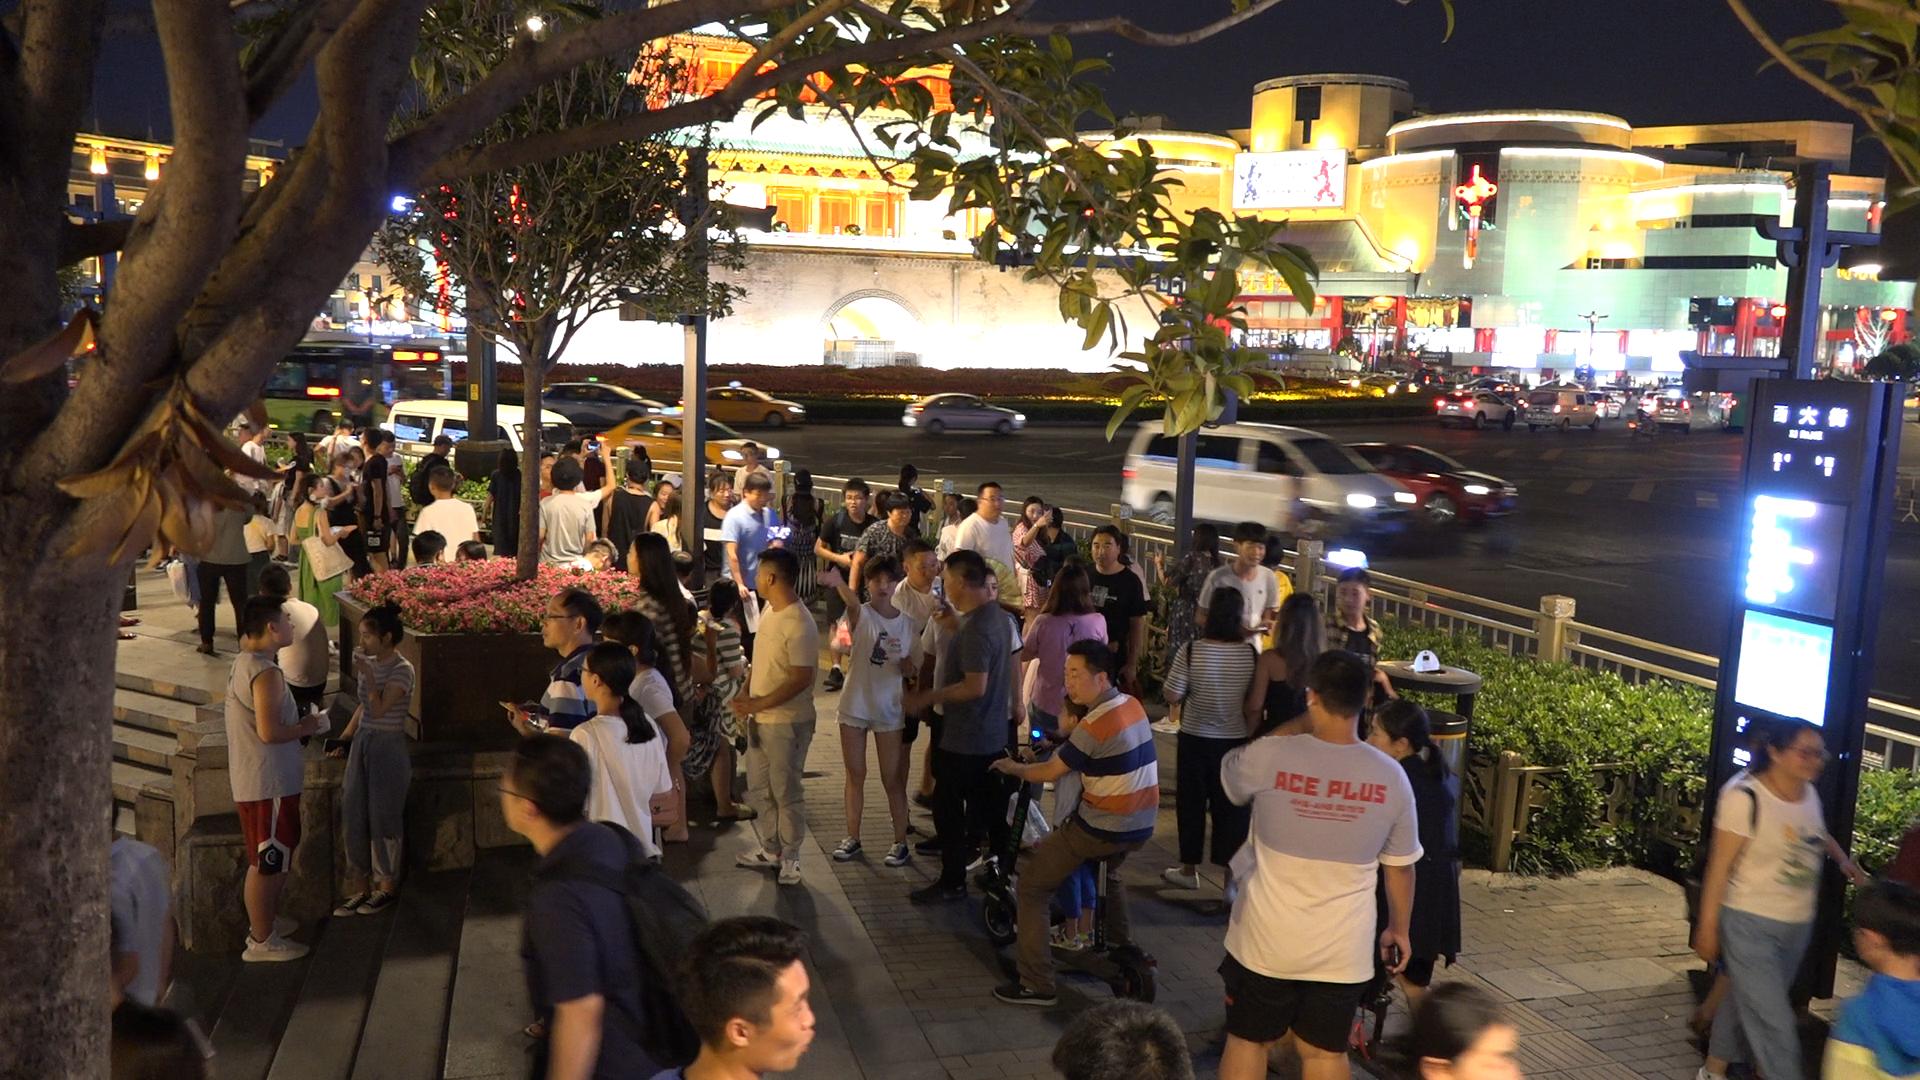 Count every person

65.